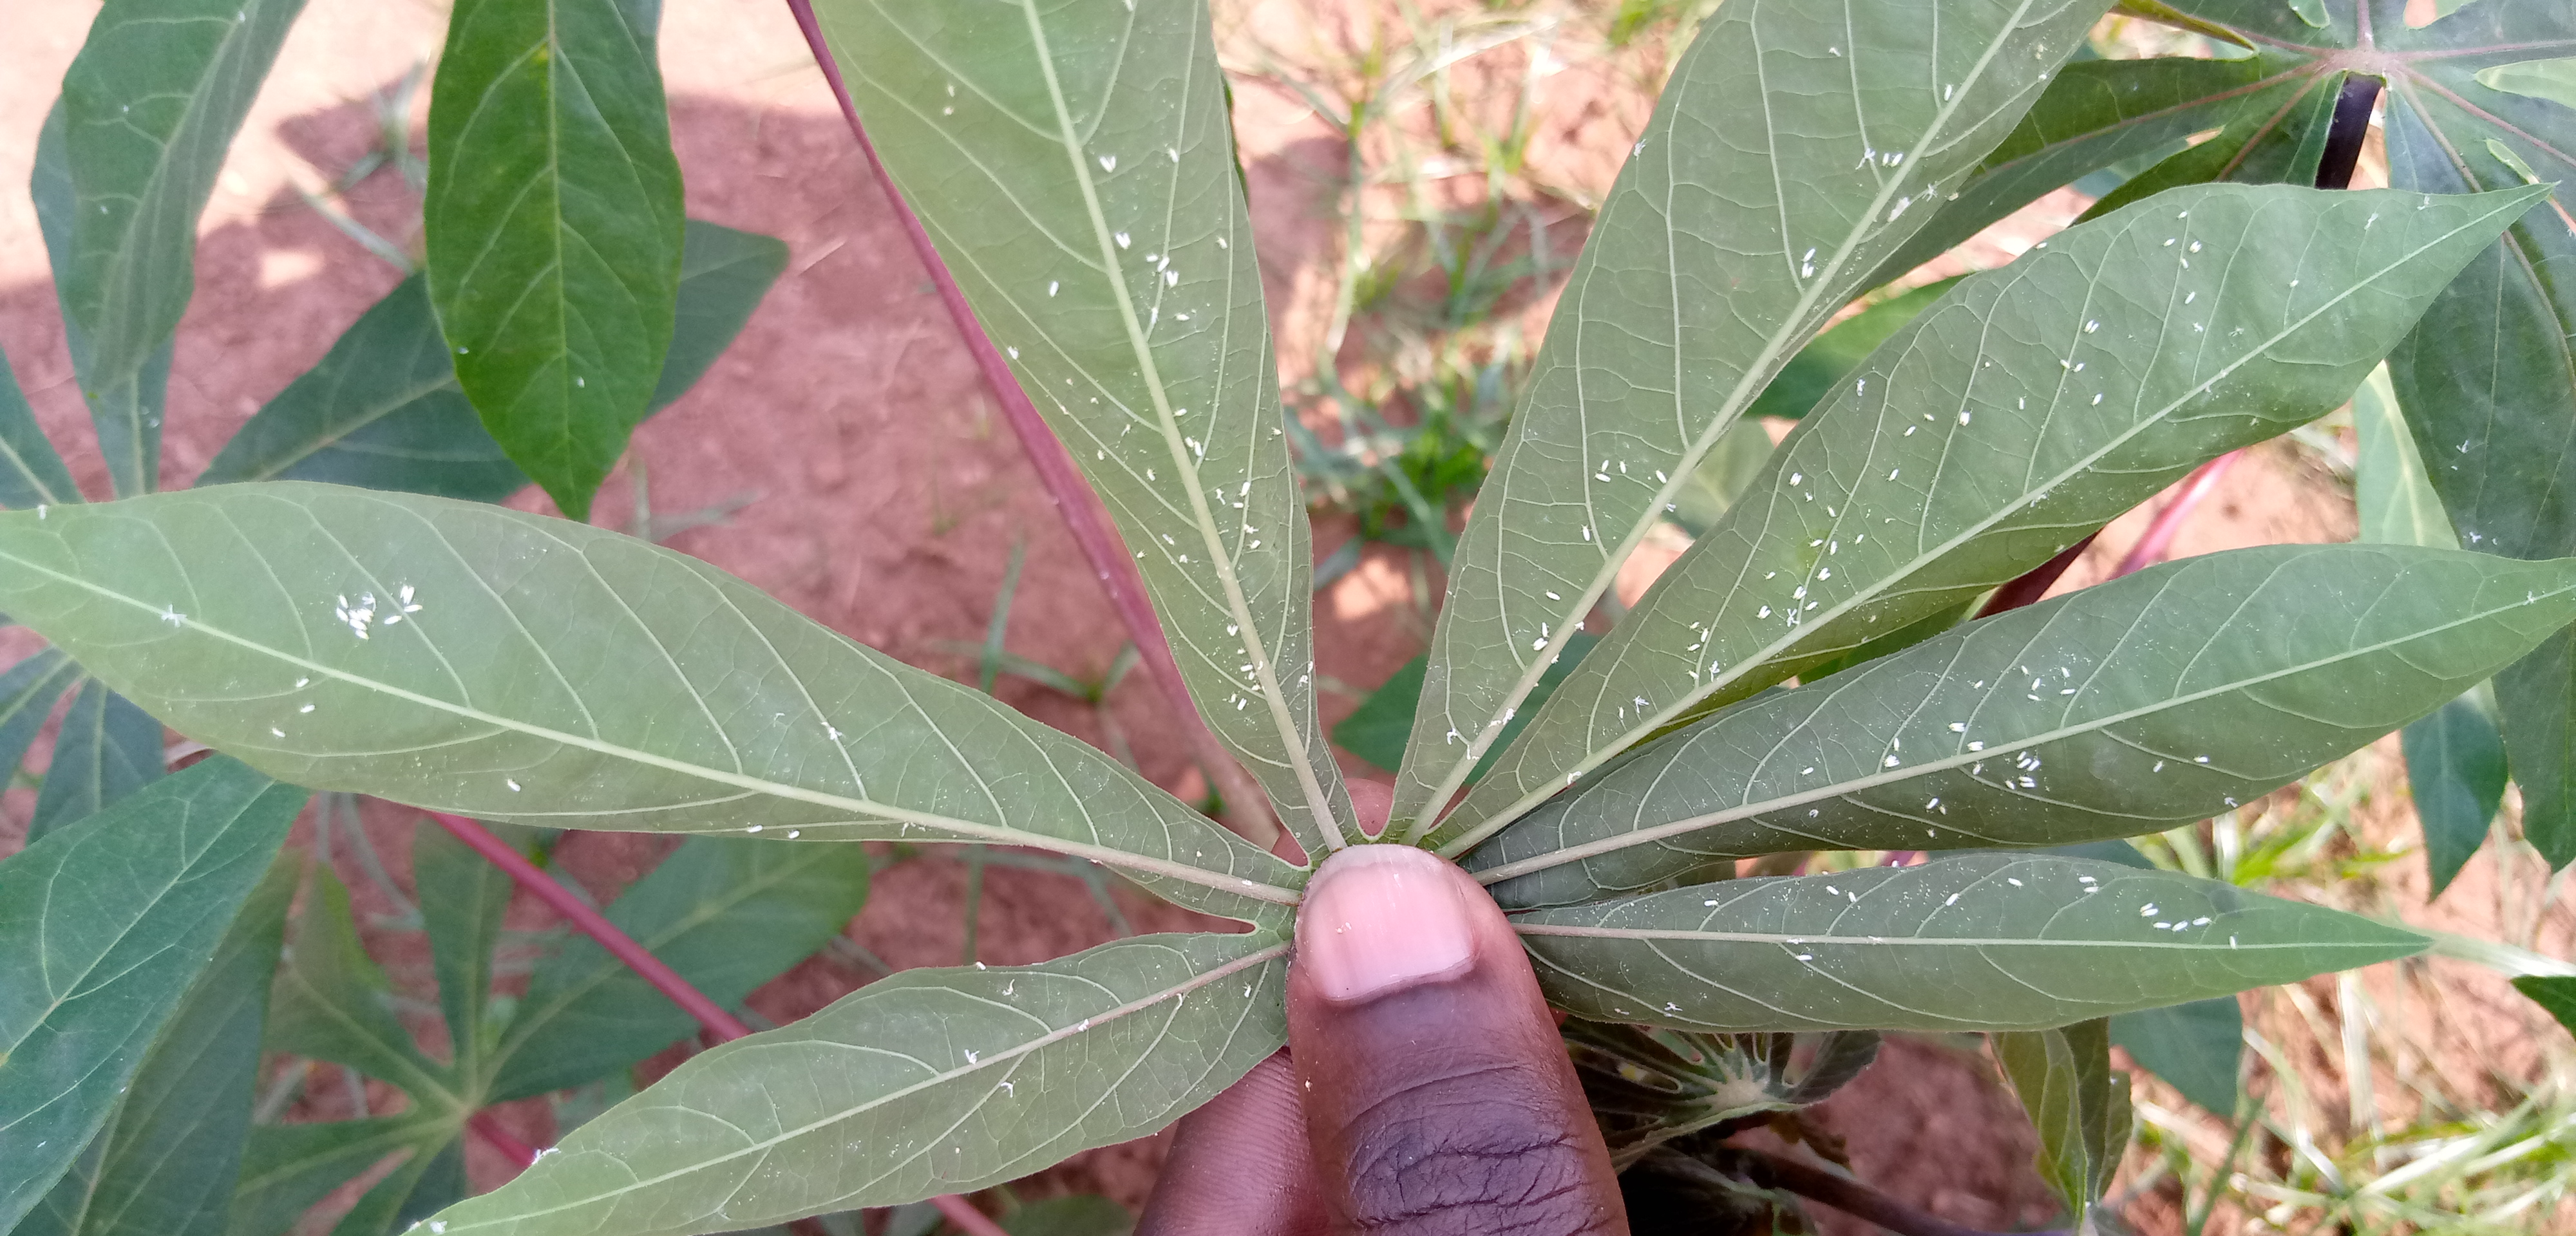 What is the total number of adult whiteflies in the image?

134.